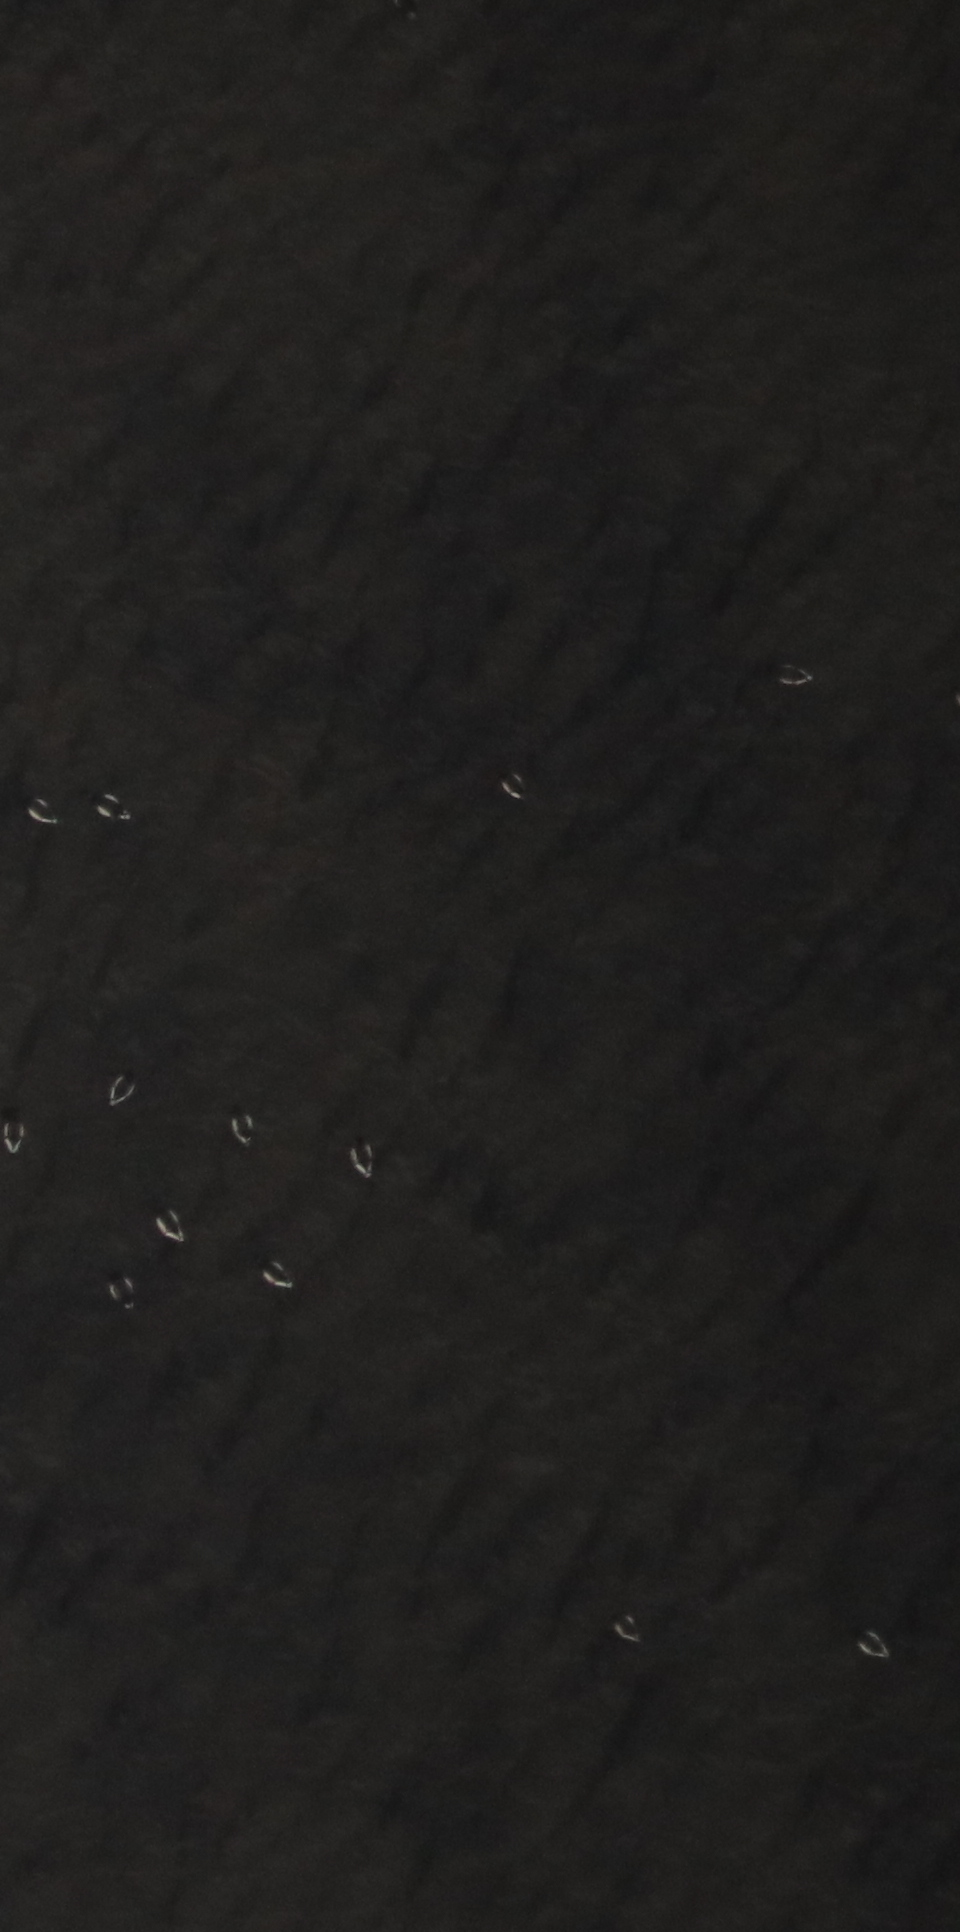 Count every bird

13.